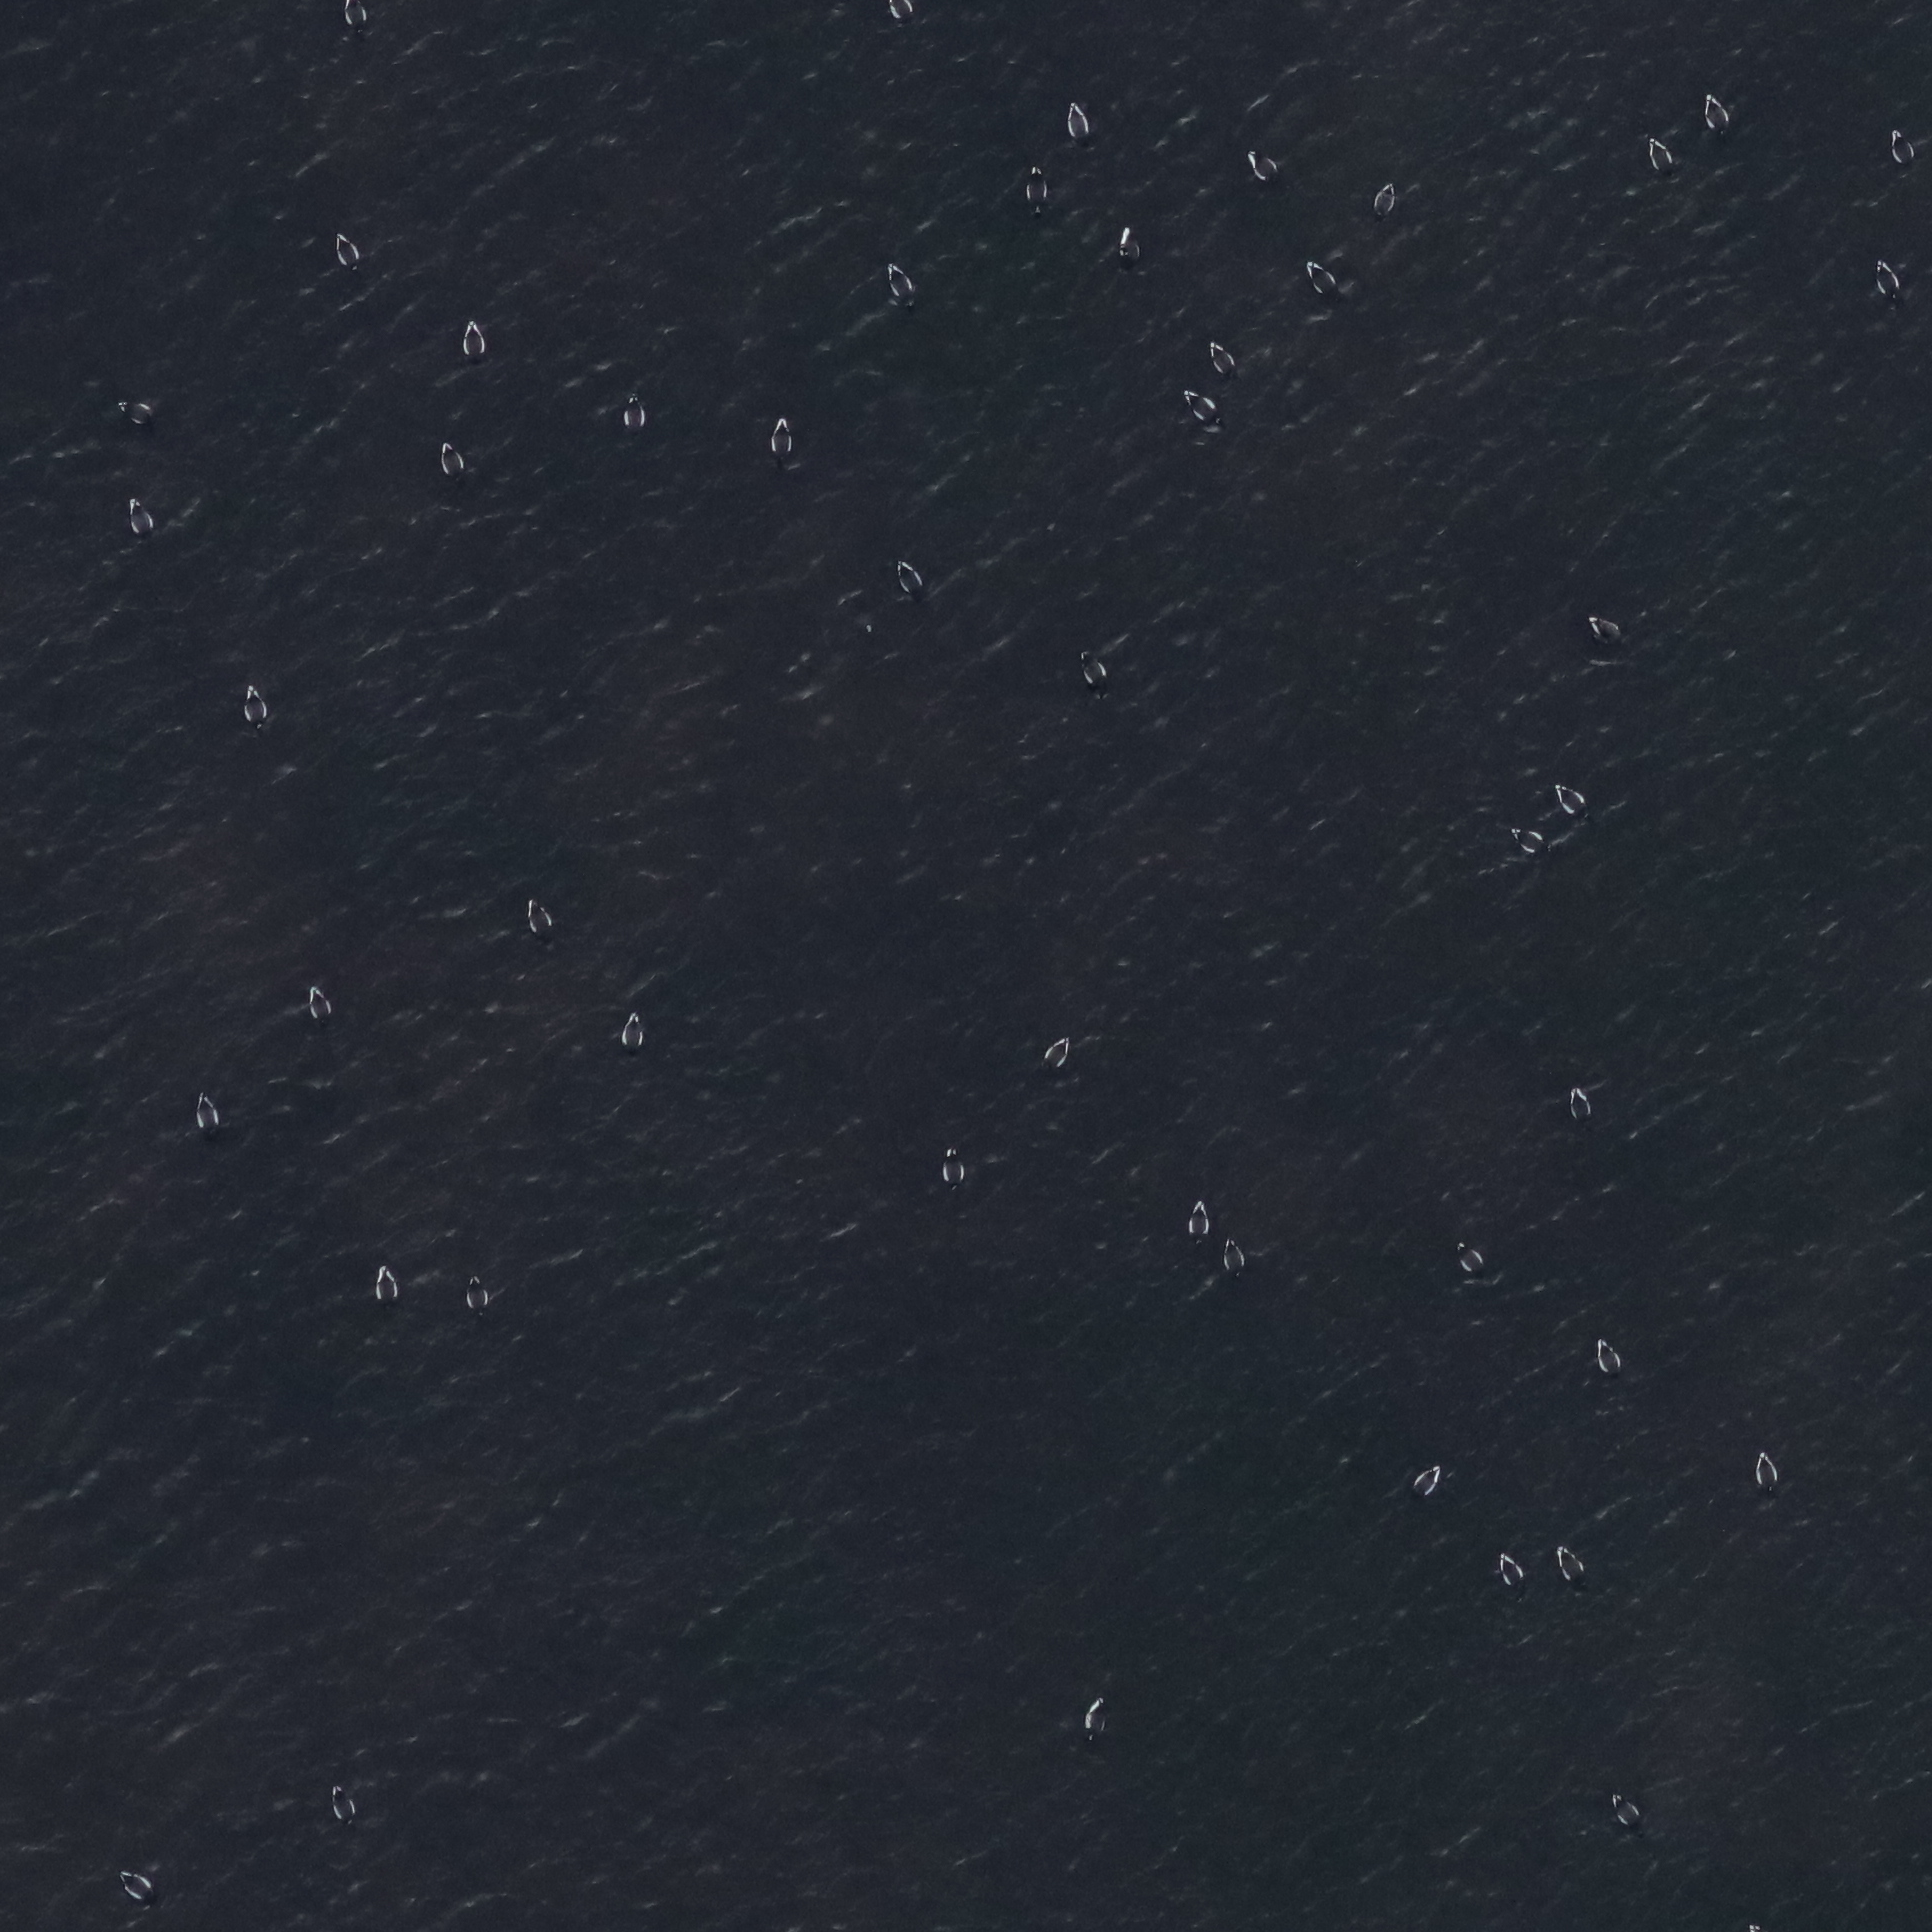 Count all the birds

49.